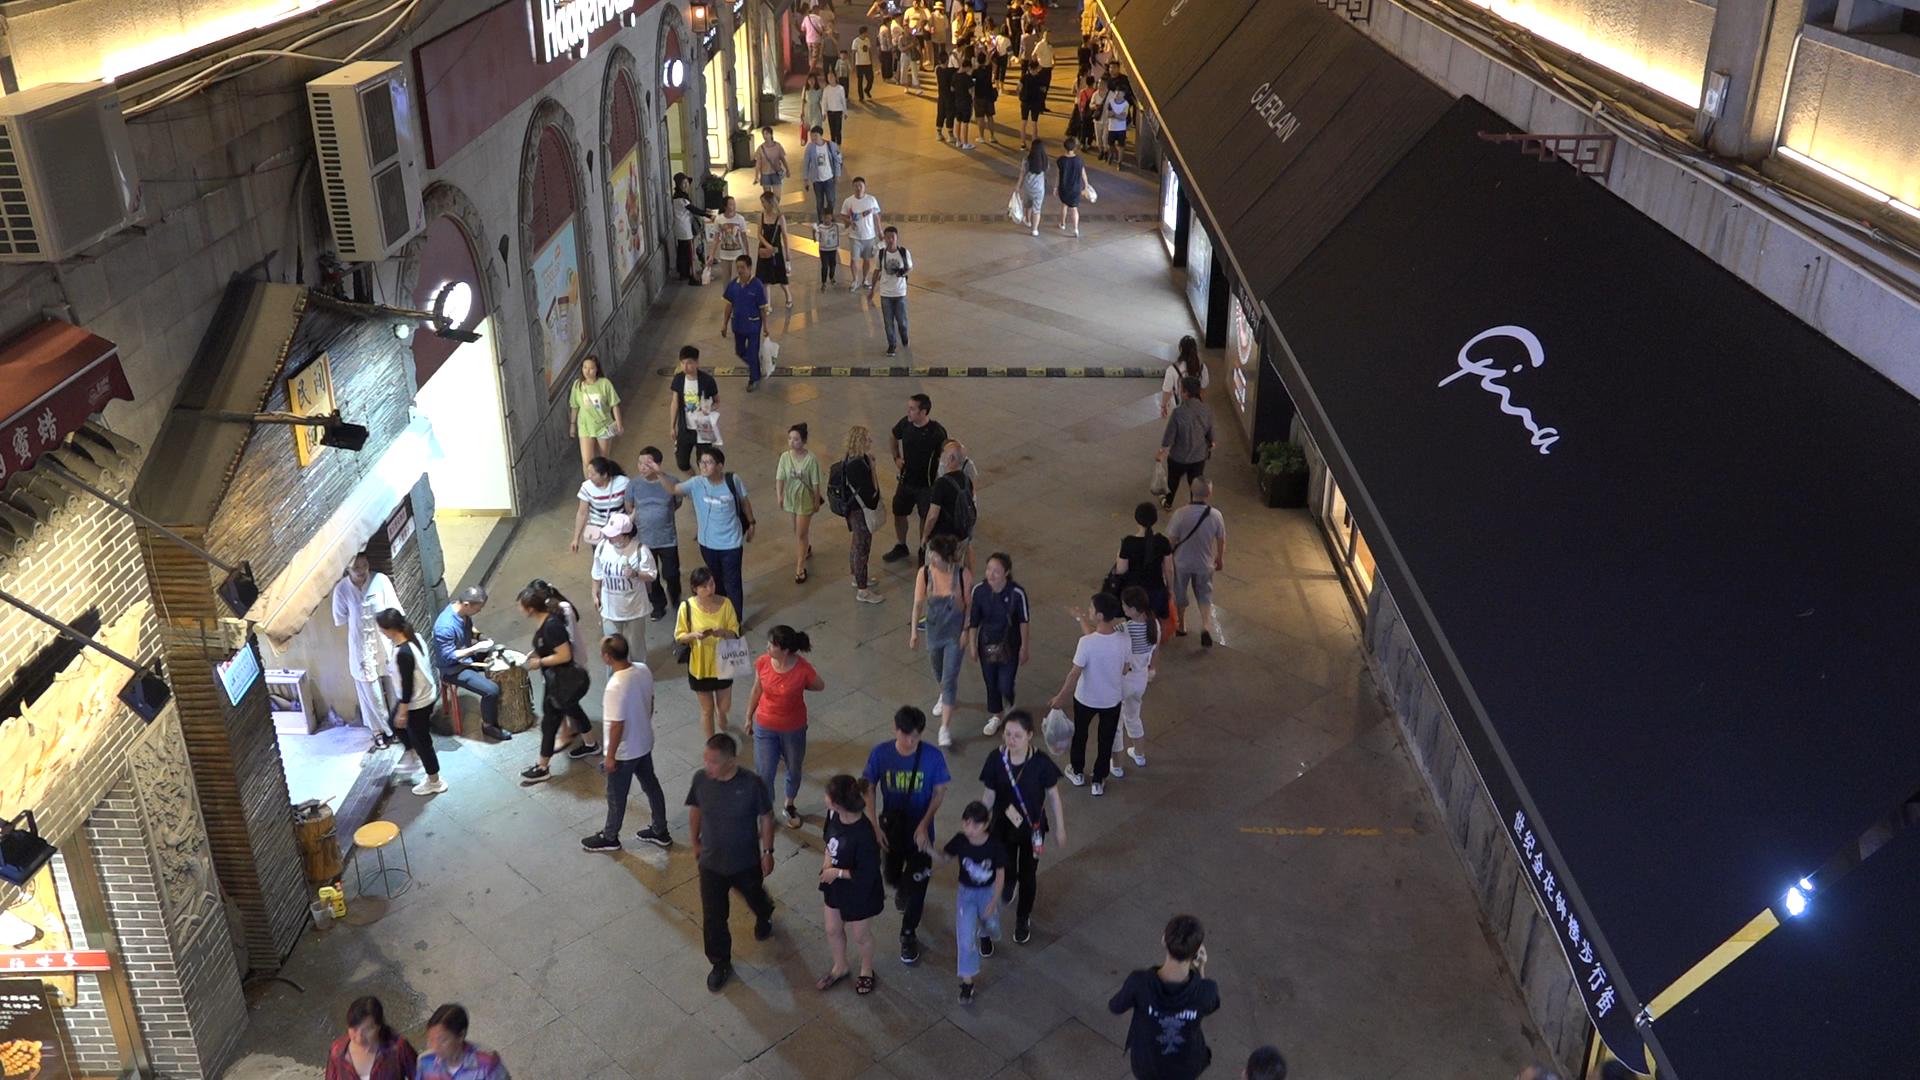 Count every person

77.